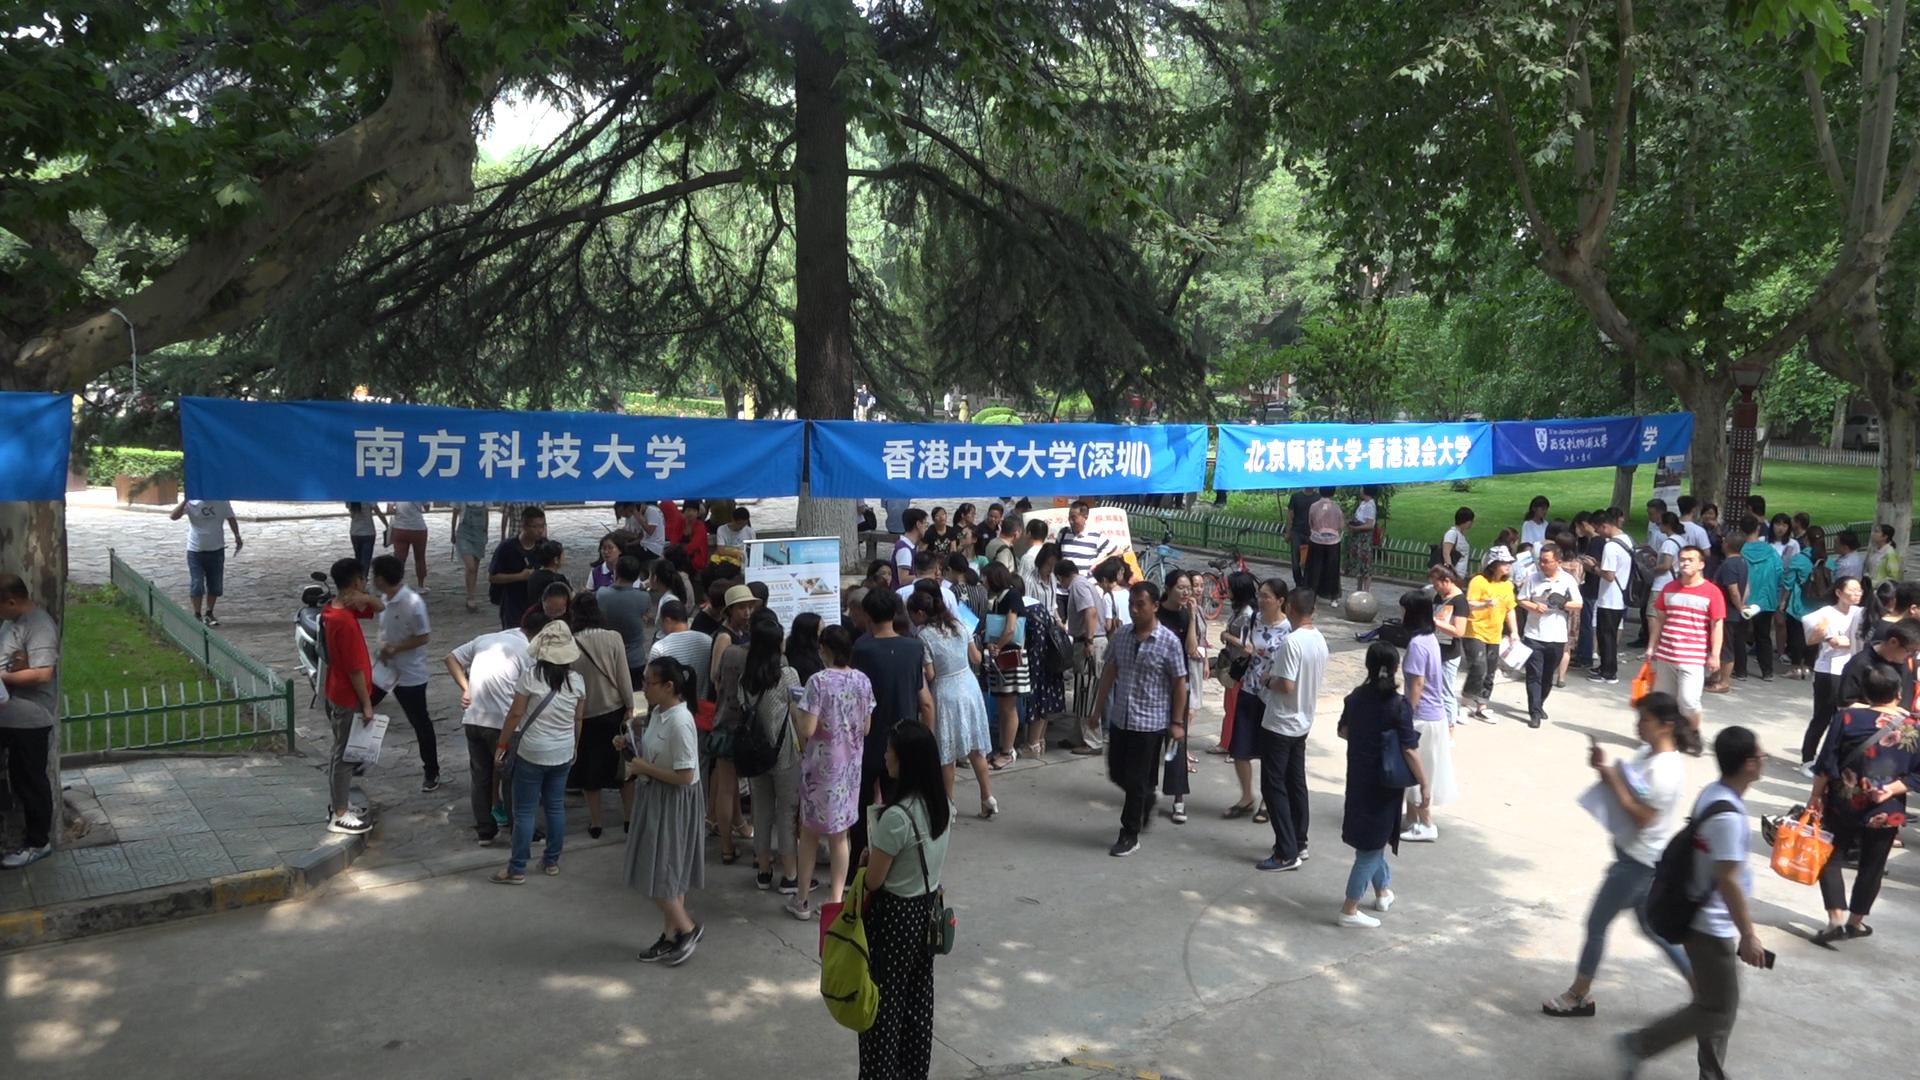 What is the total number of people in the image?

87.